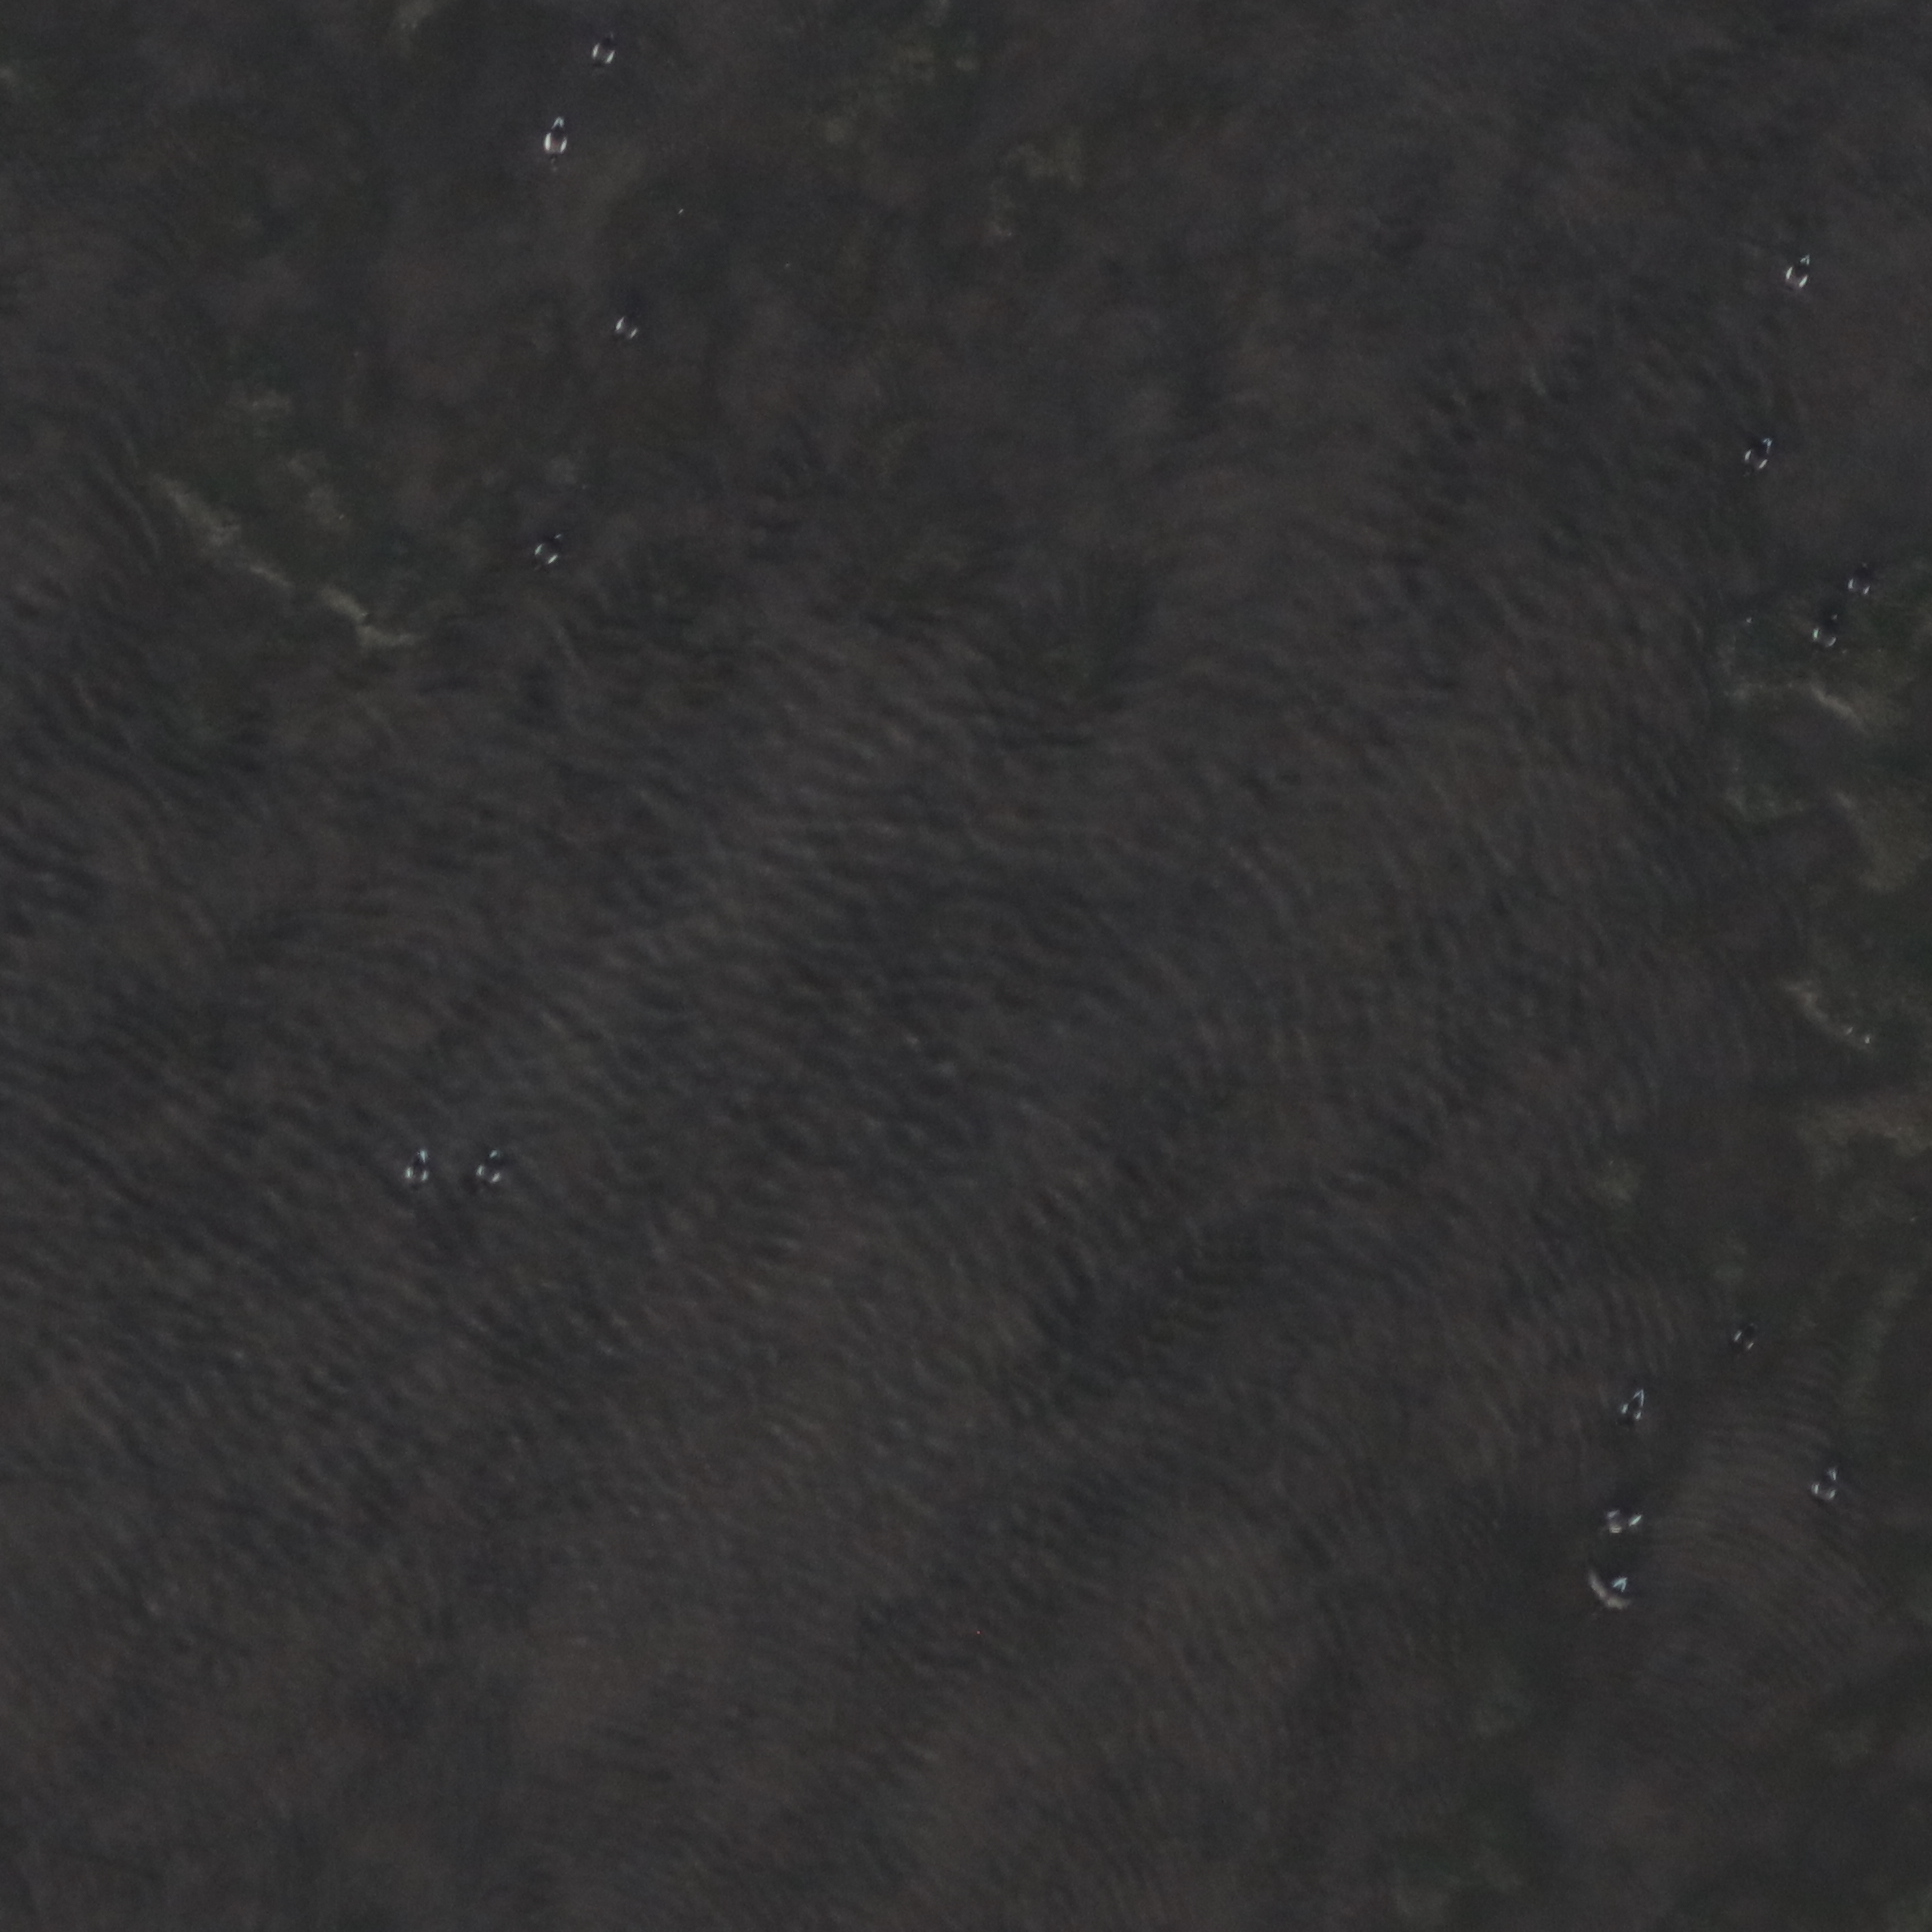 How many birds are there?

15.